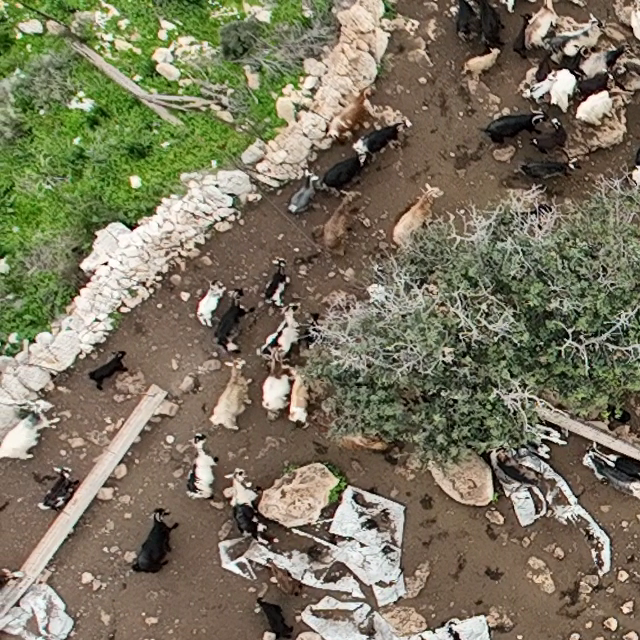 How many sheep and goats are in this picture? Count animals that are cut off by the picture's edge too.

43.